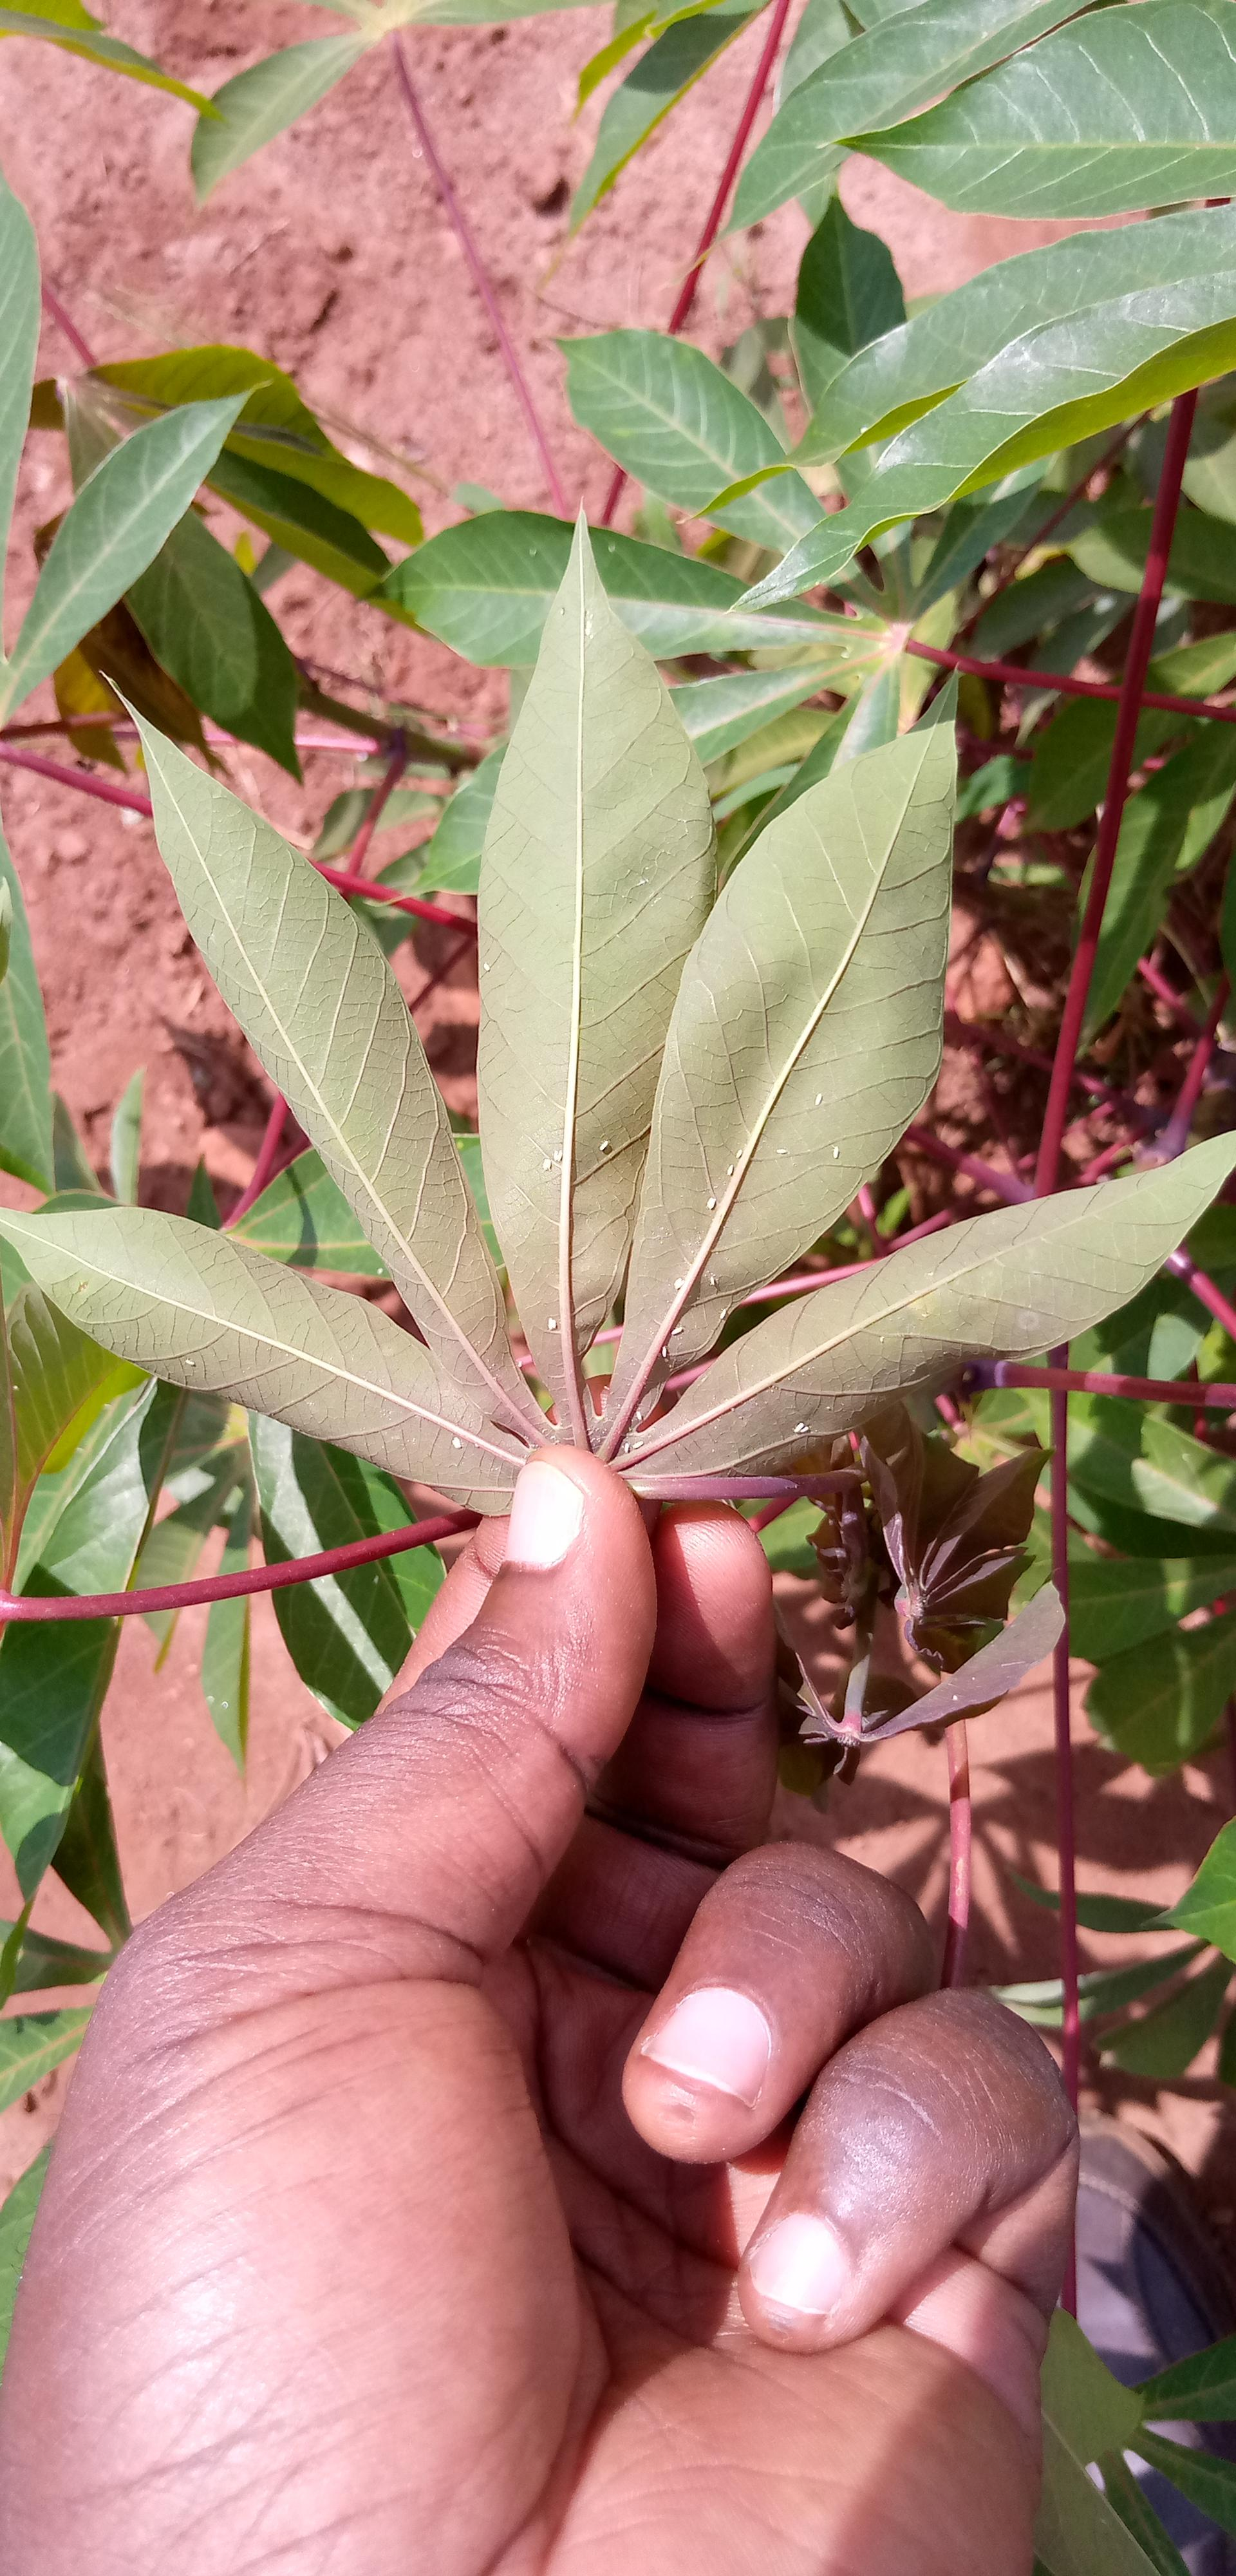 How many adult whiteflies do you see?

27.